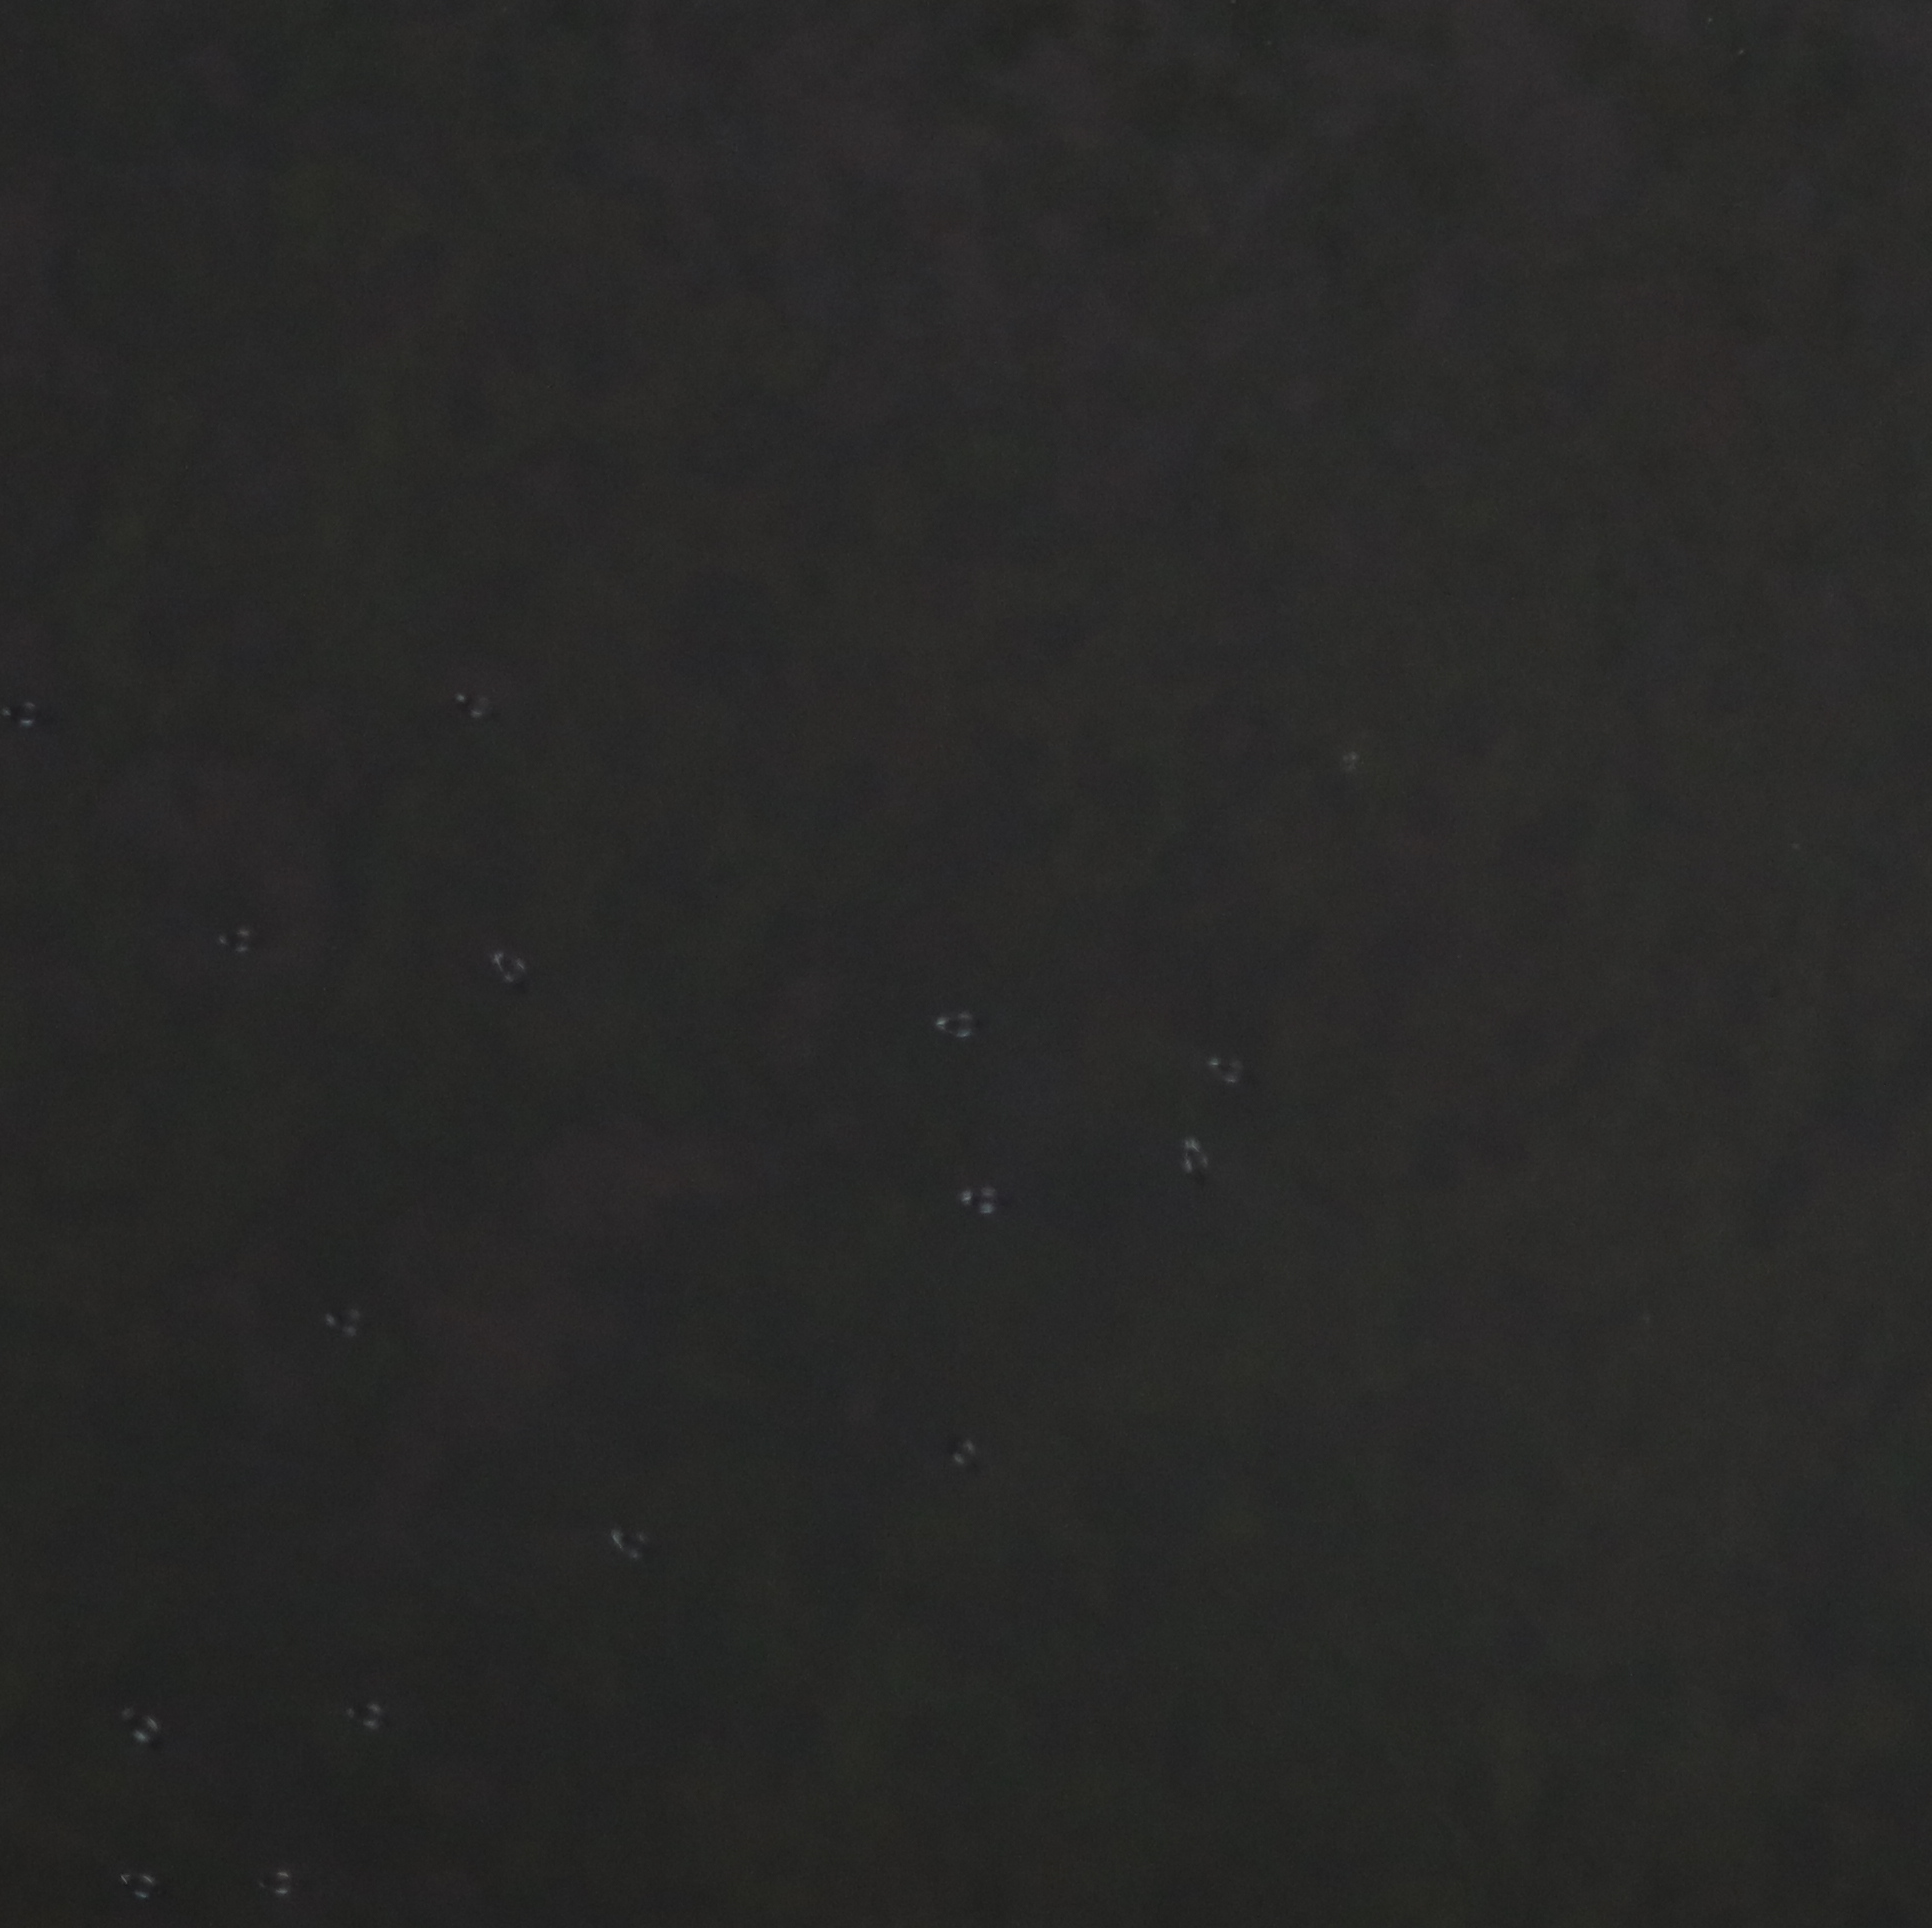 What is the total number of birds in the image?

15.